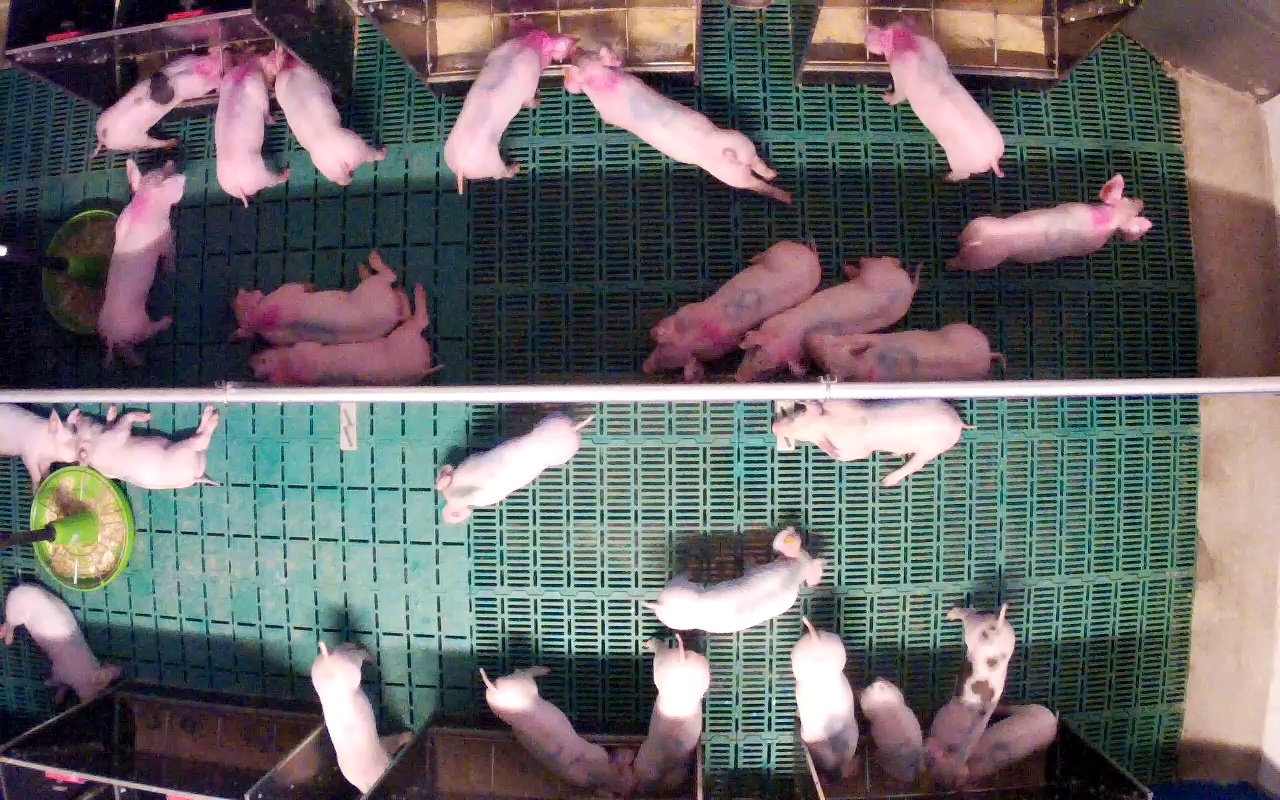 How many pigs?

26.